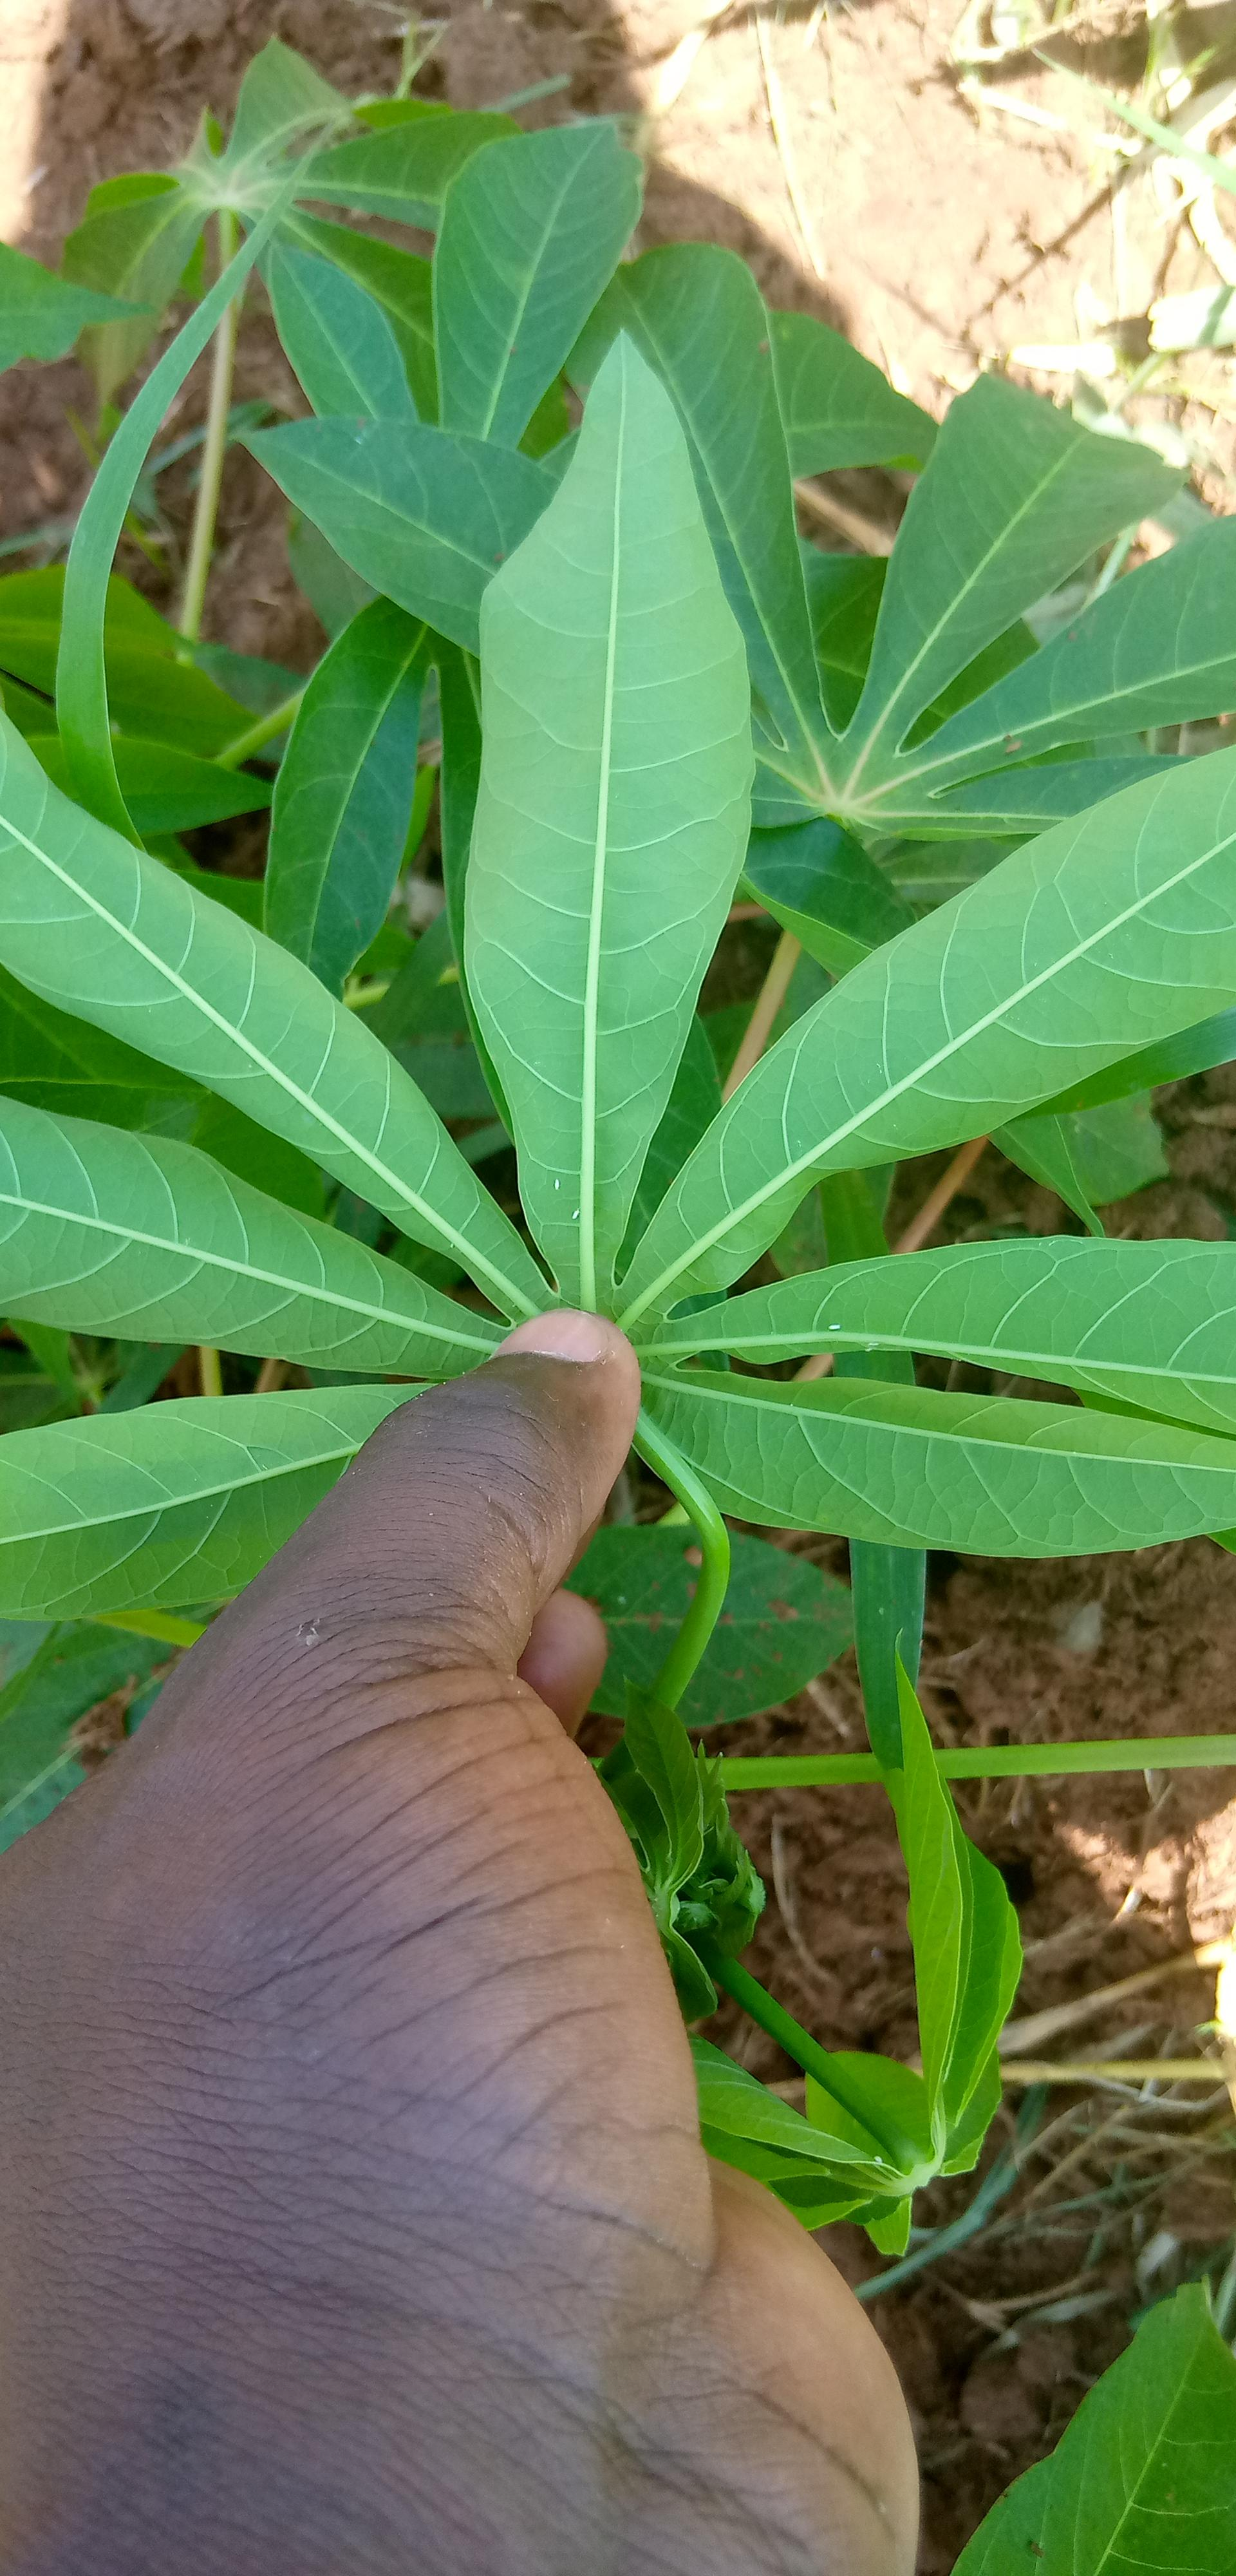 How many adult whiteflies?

3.